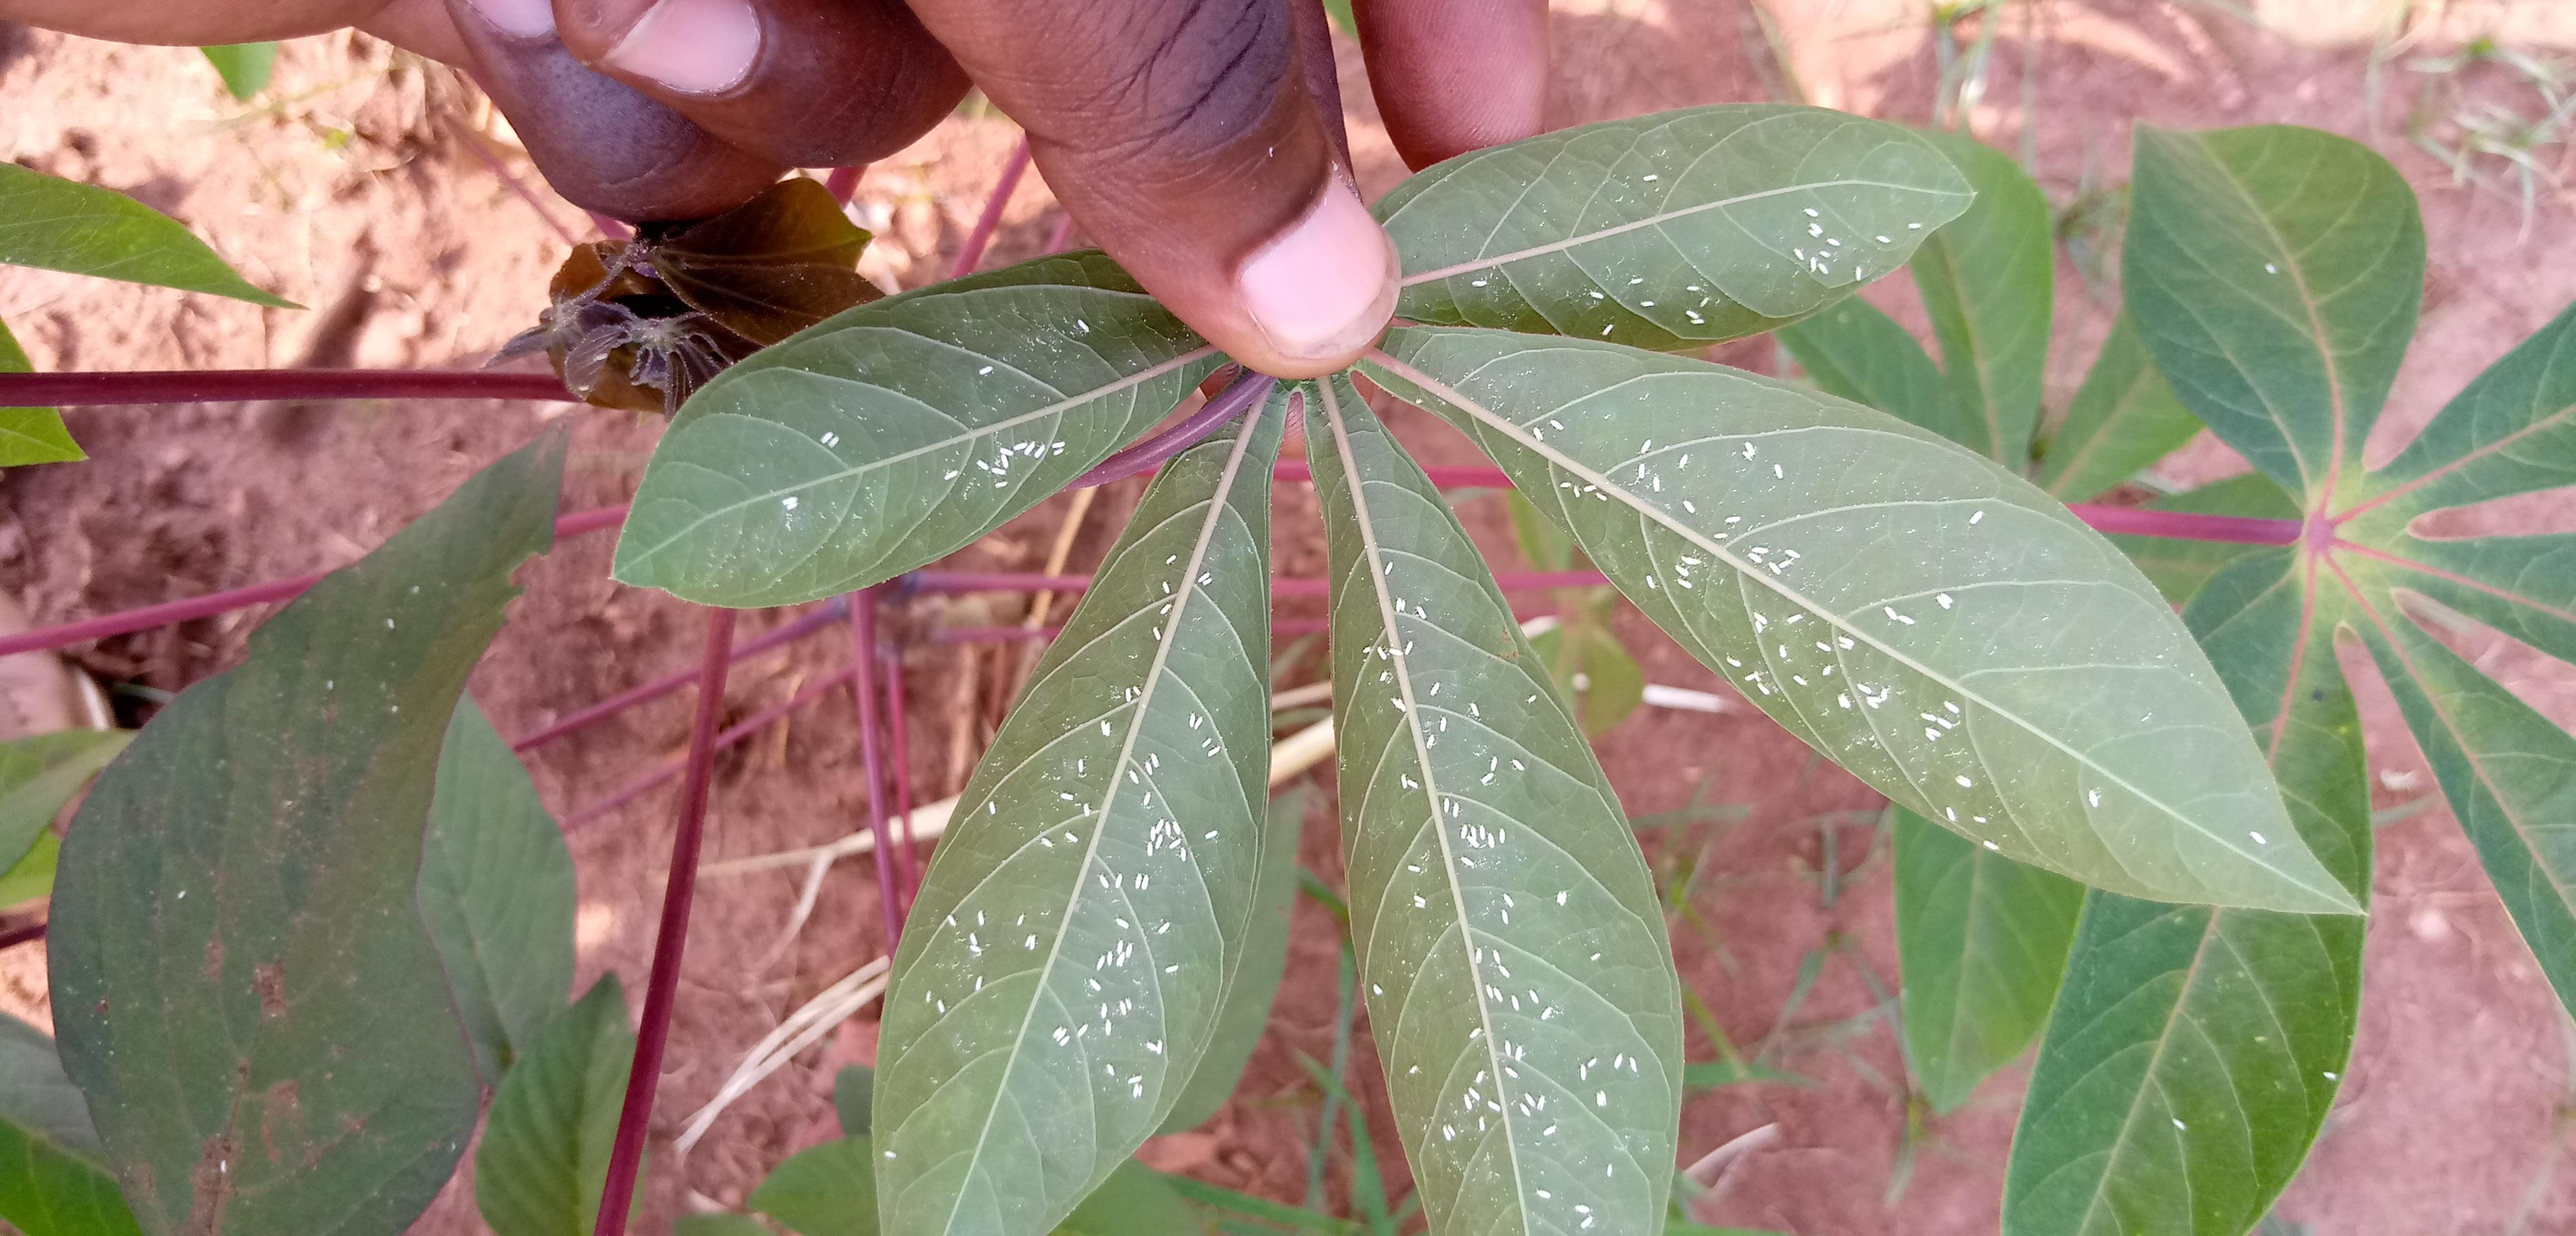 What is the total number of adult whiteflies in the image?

243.